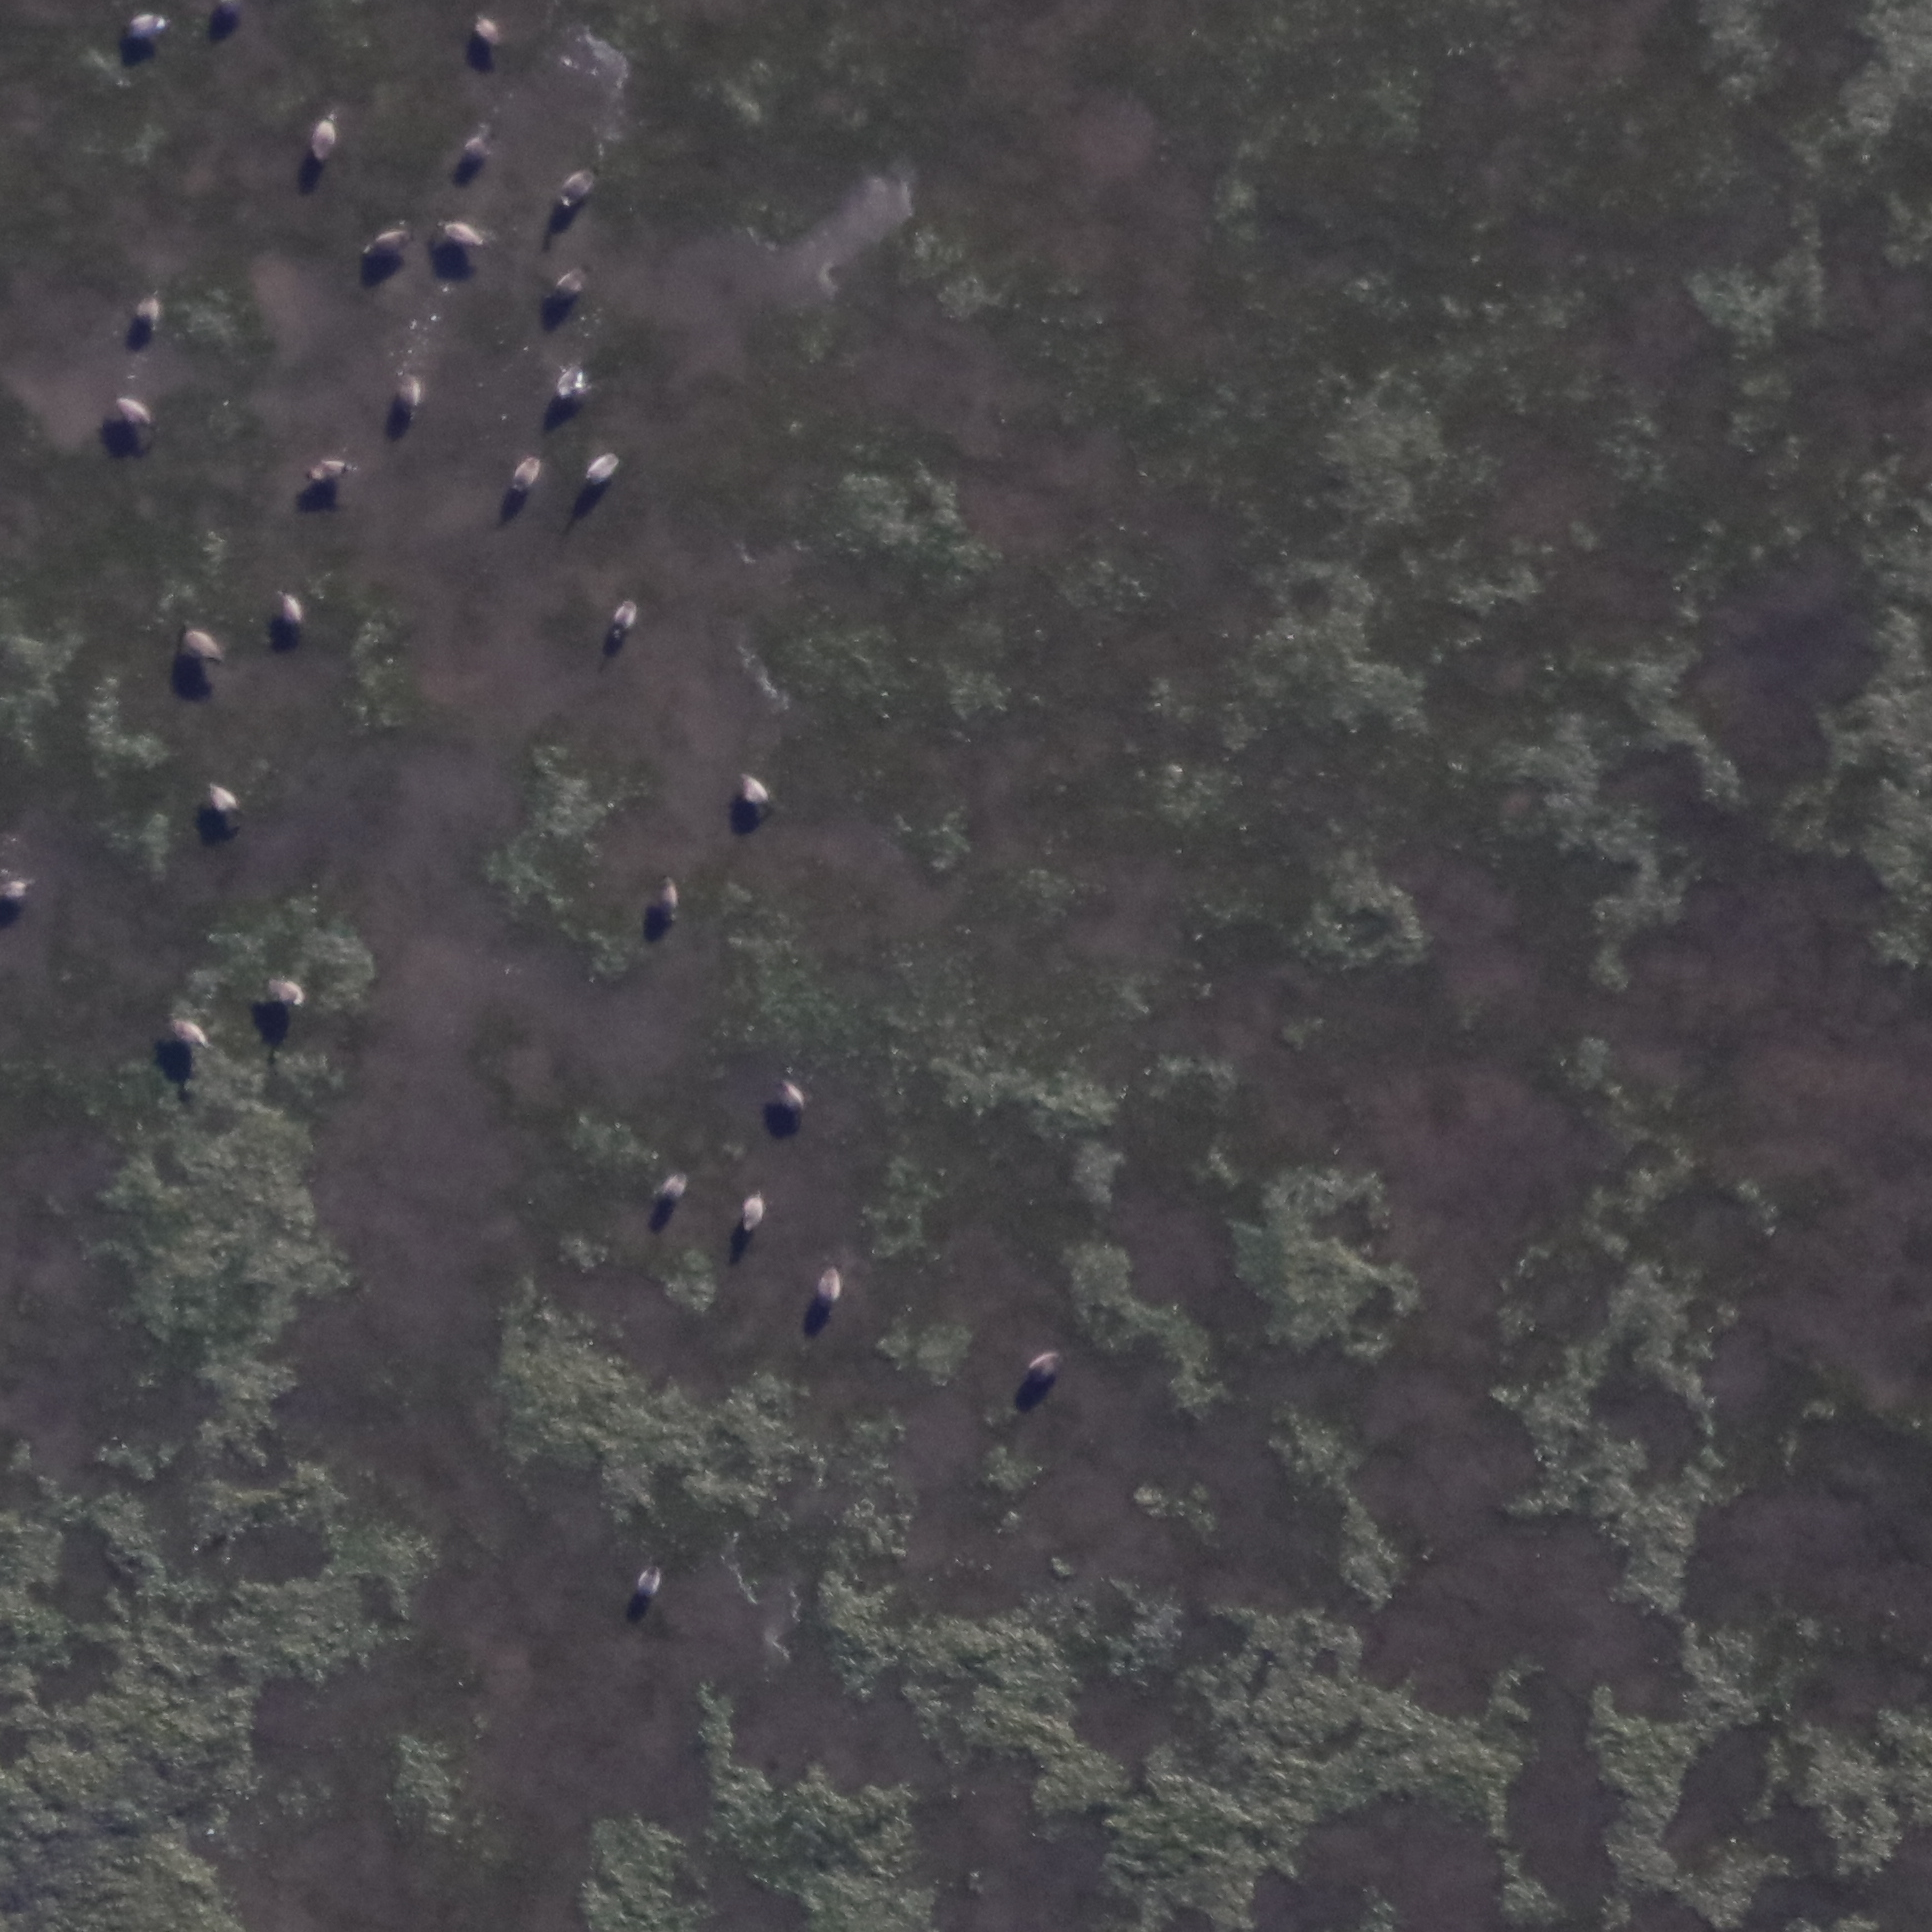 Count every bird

29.